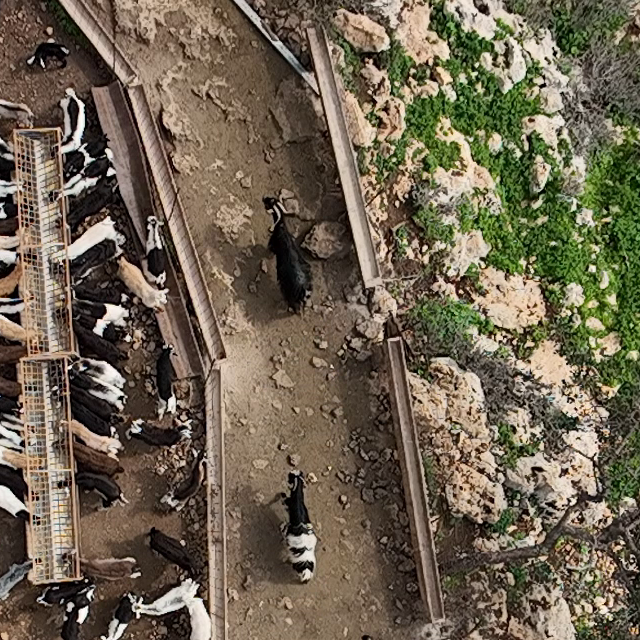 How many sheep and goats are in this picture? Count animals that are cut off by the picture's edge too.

53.